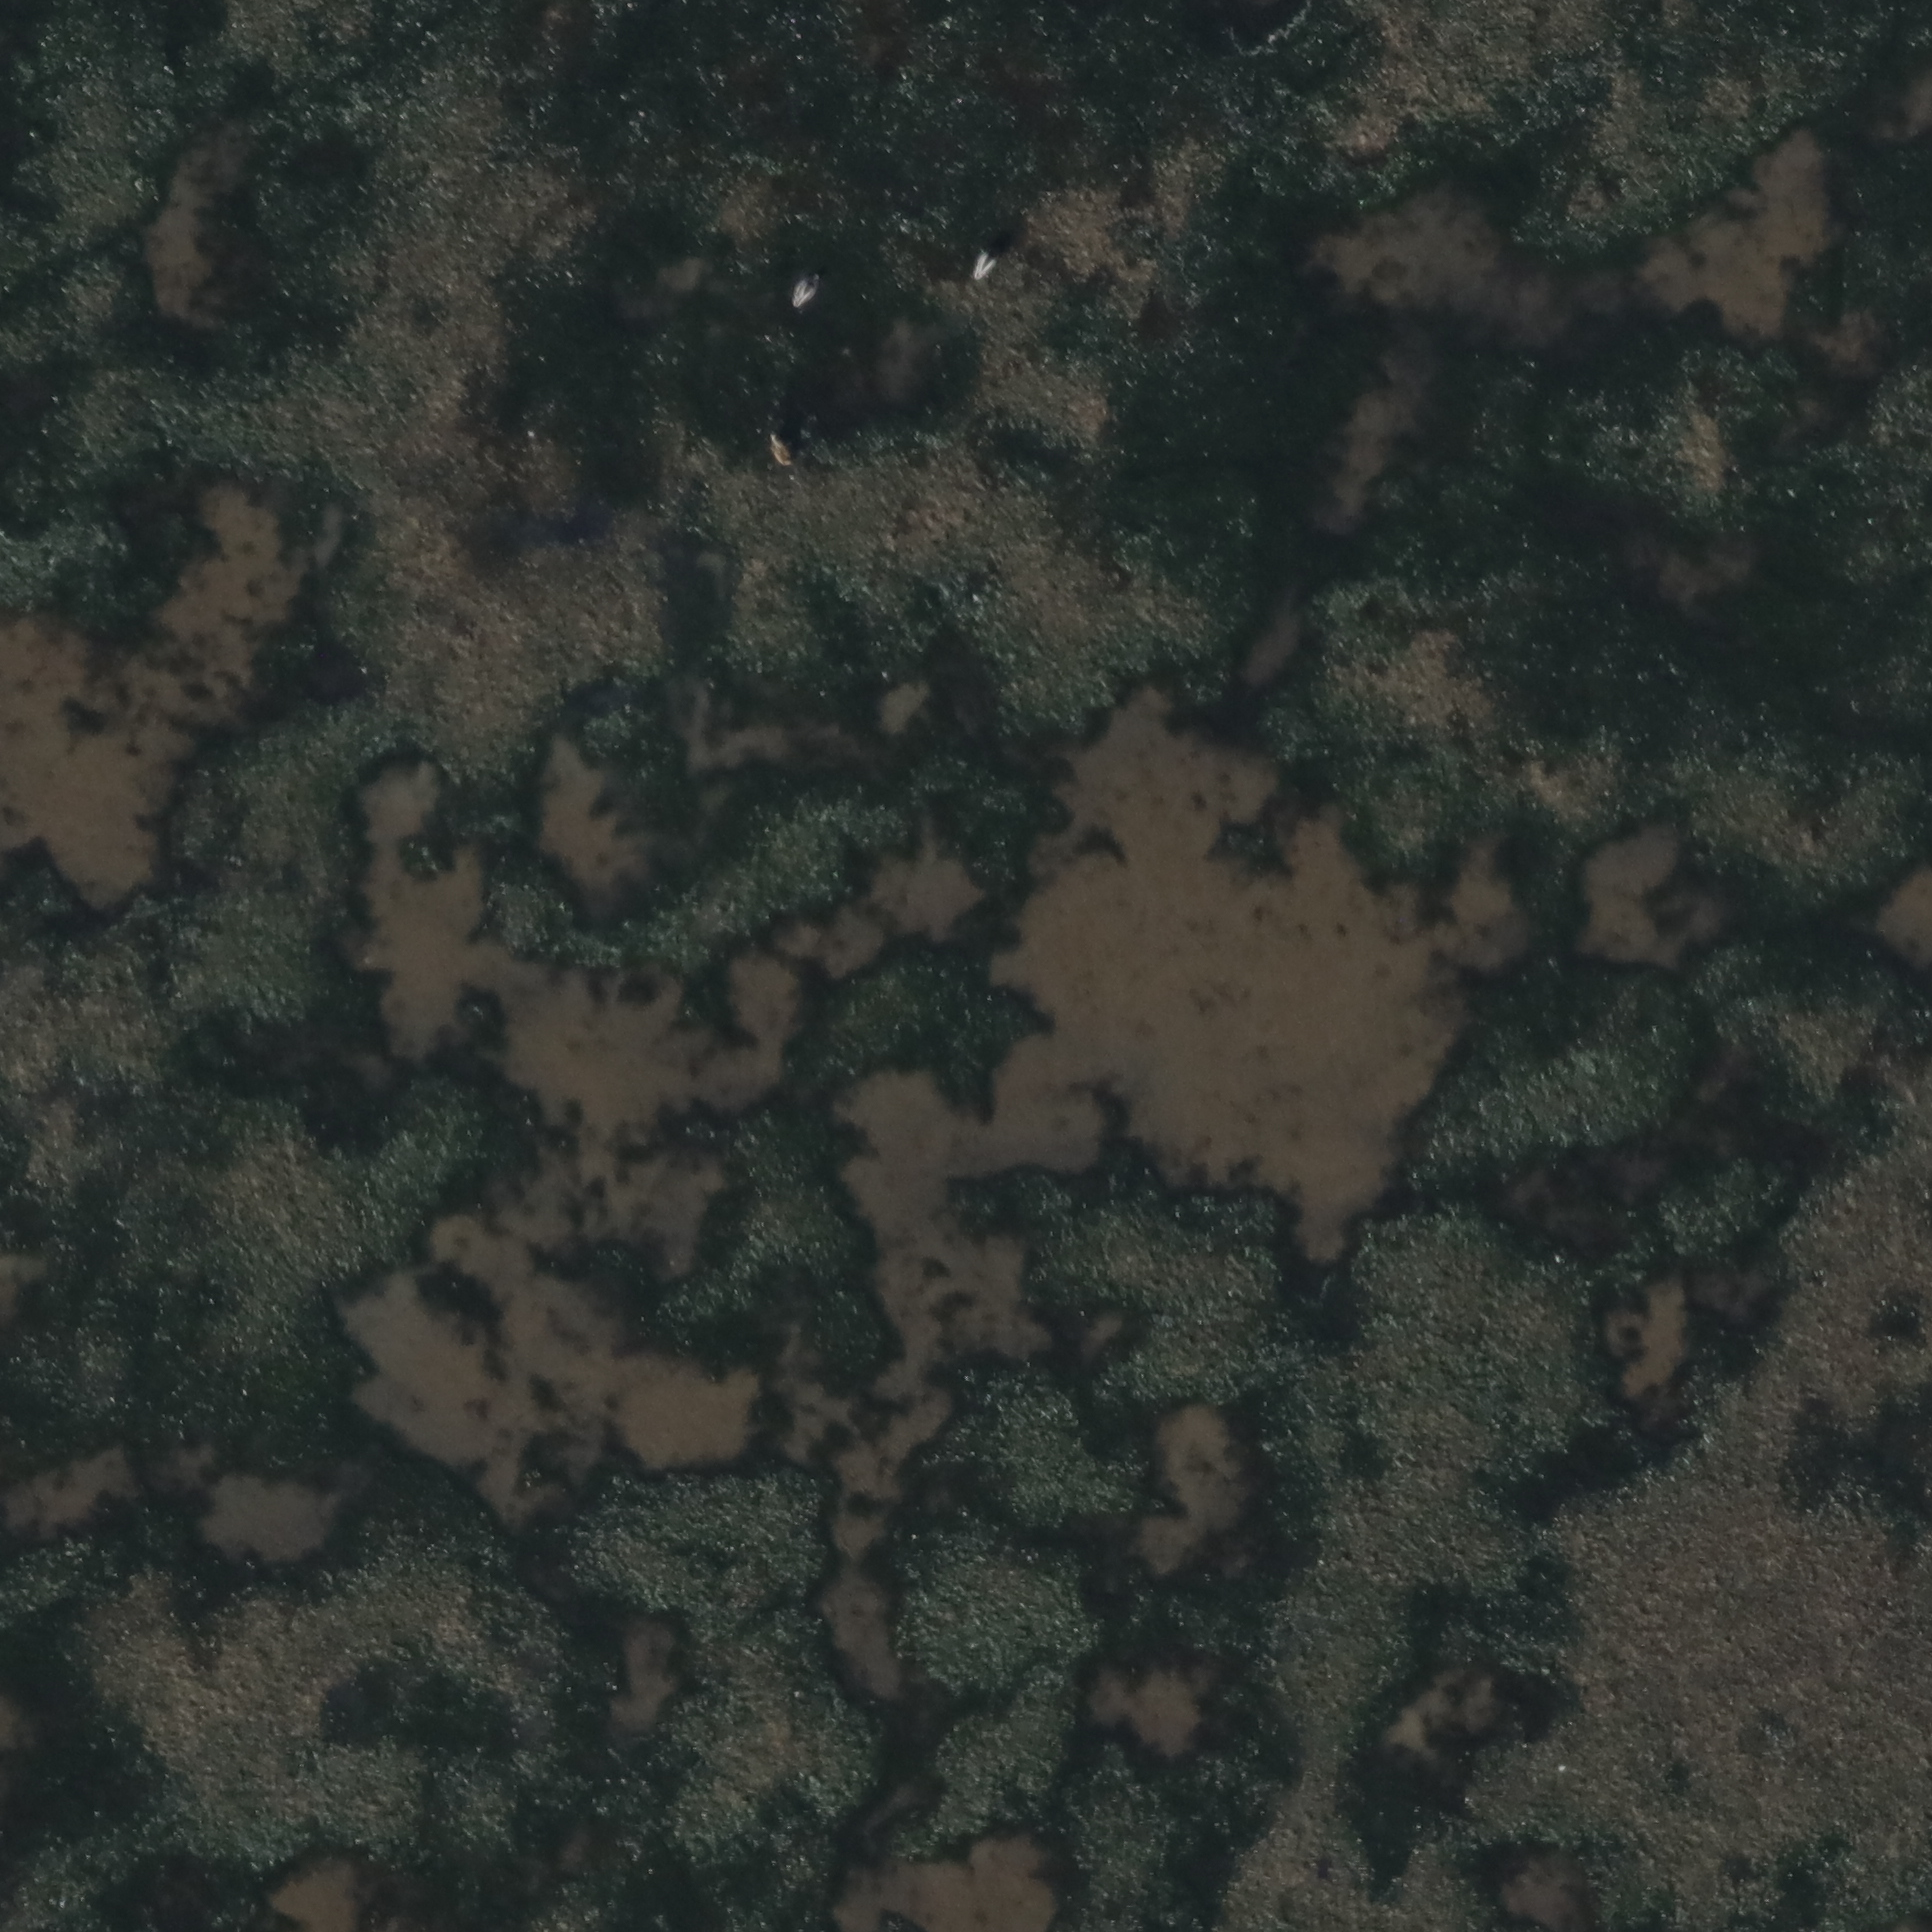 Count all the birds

3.